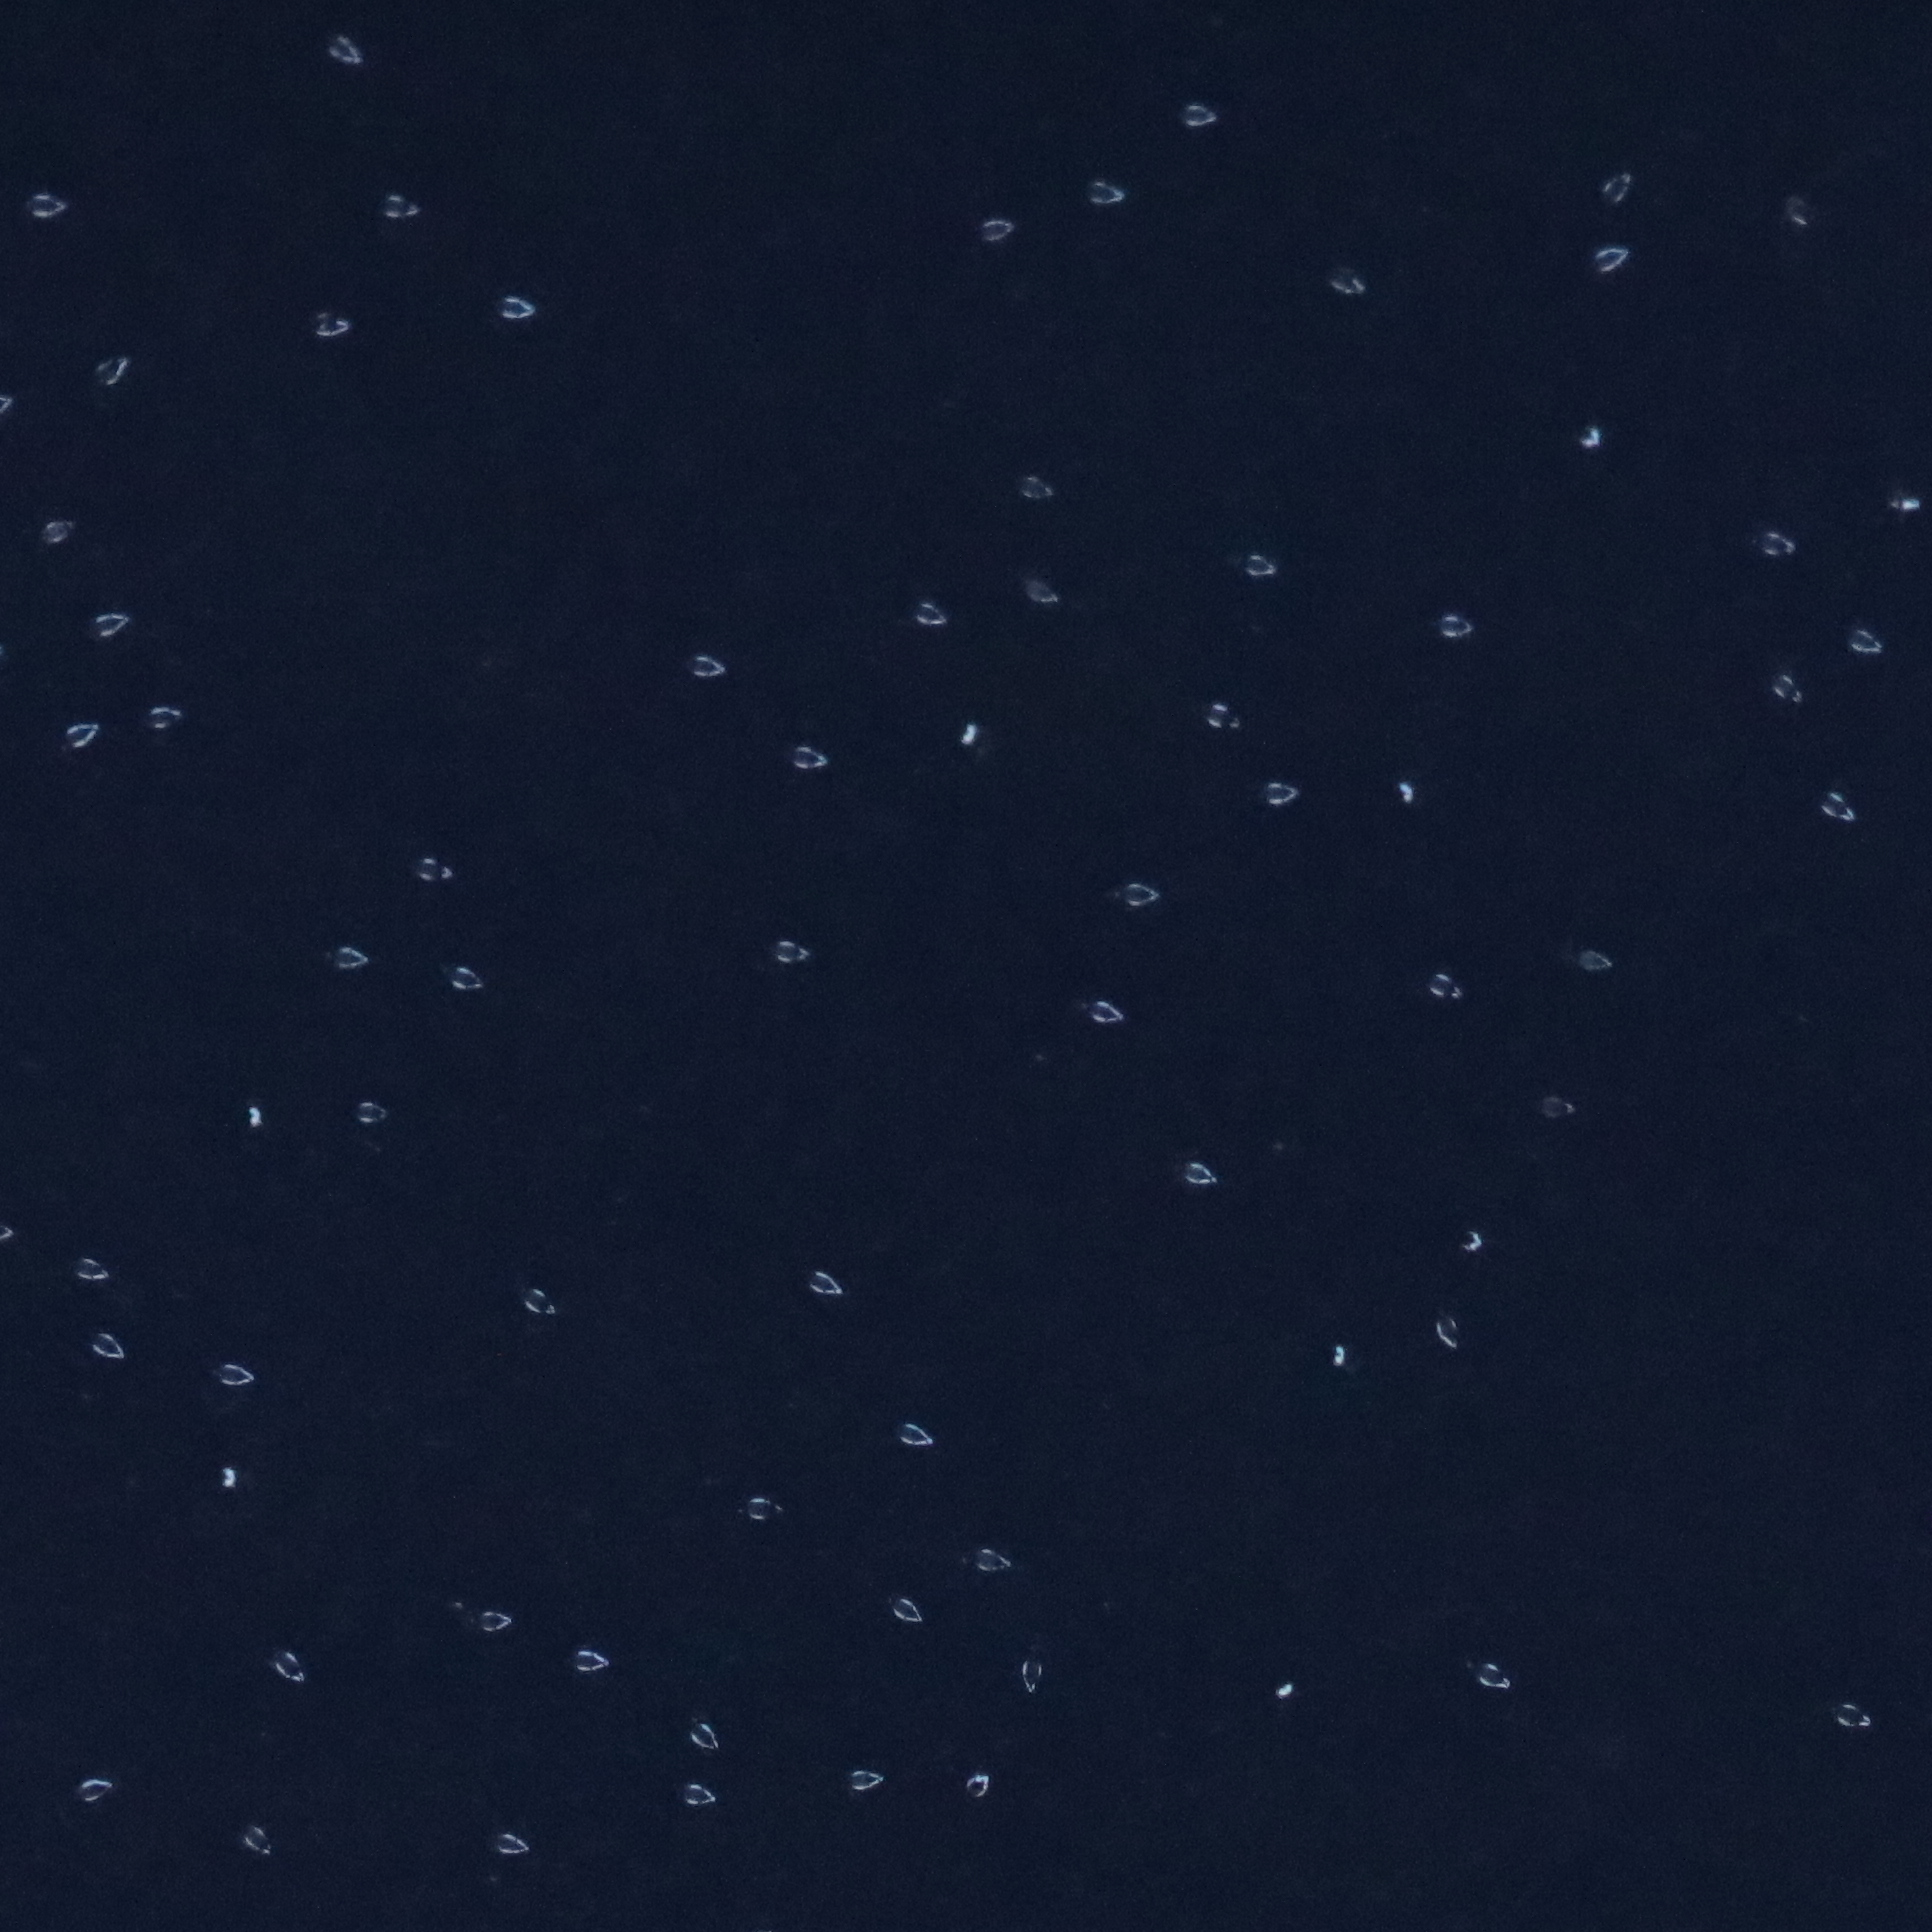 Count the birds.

73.